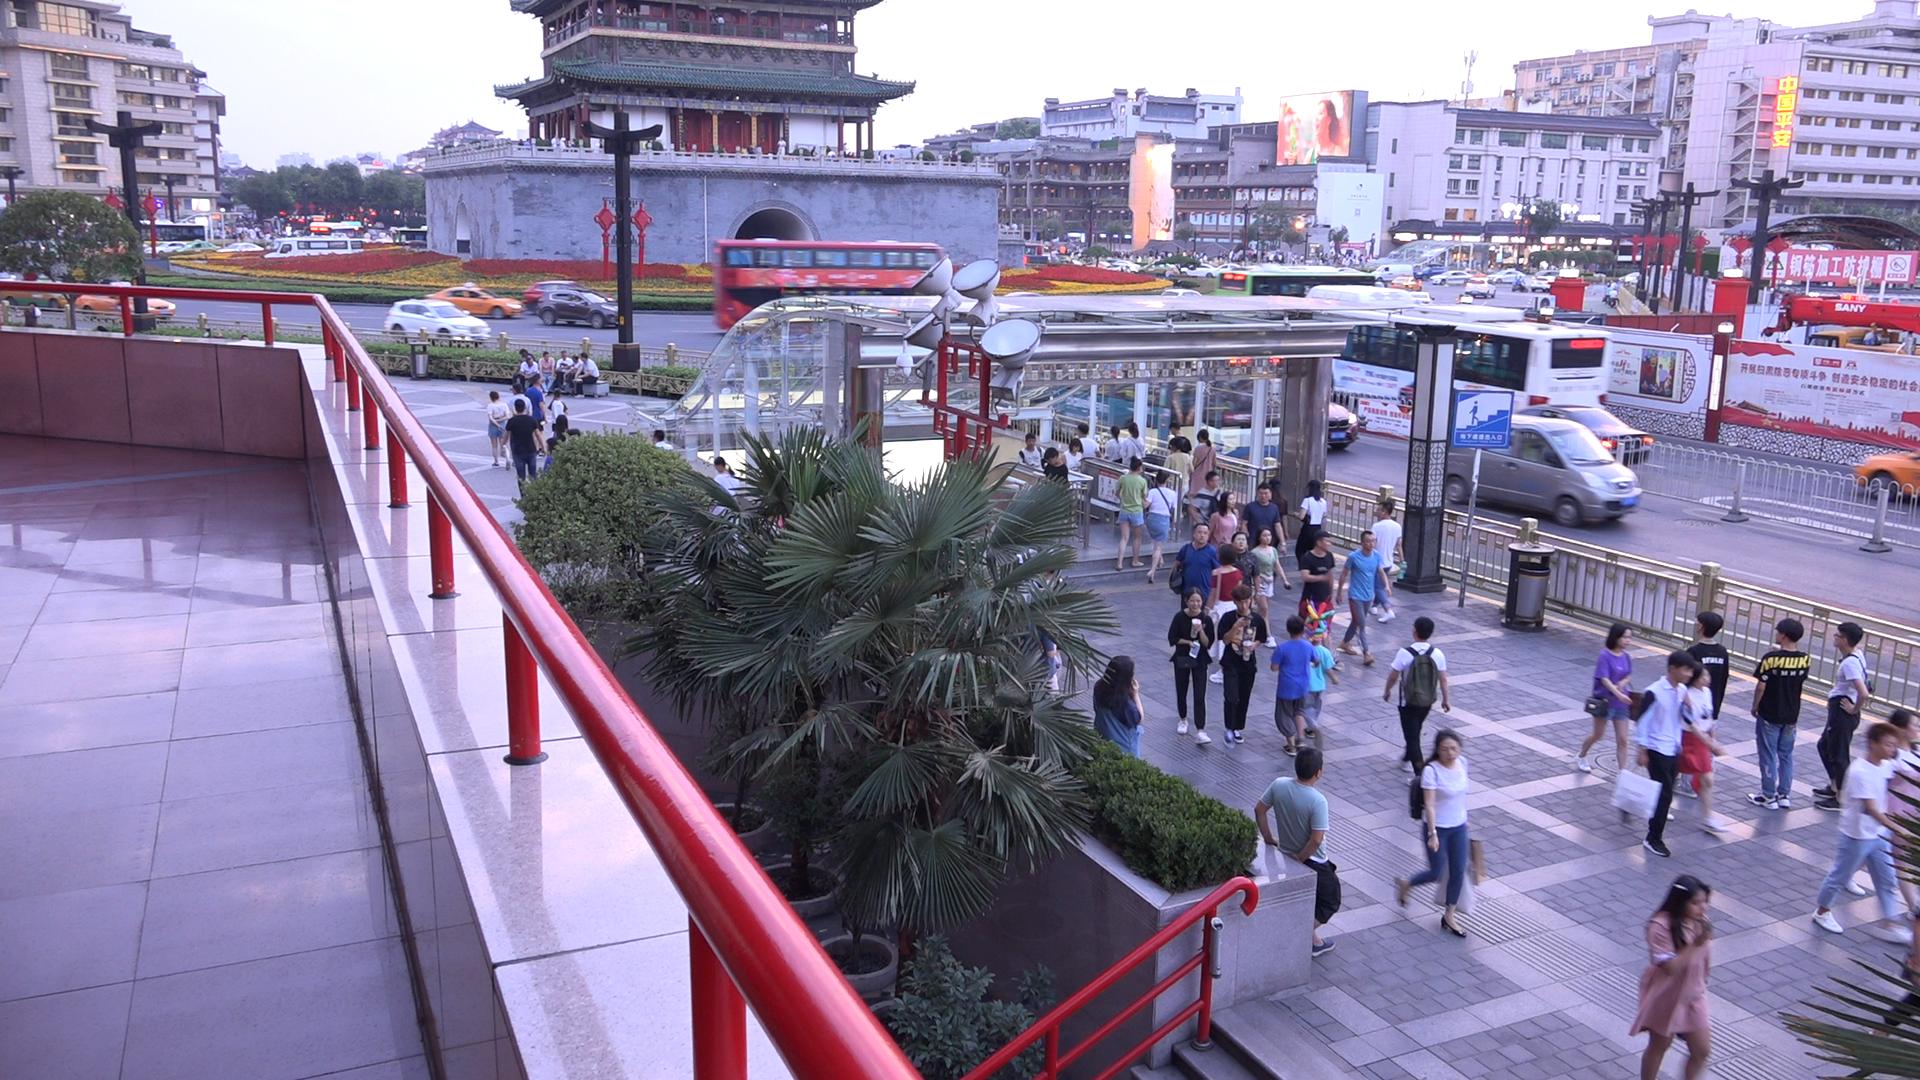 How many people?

74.